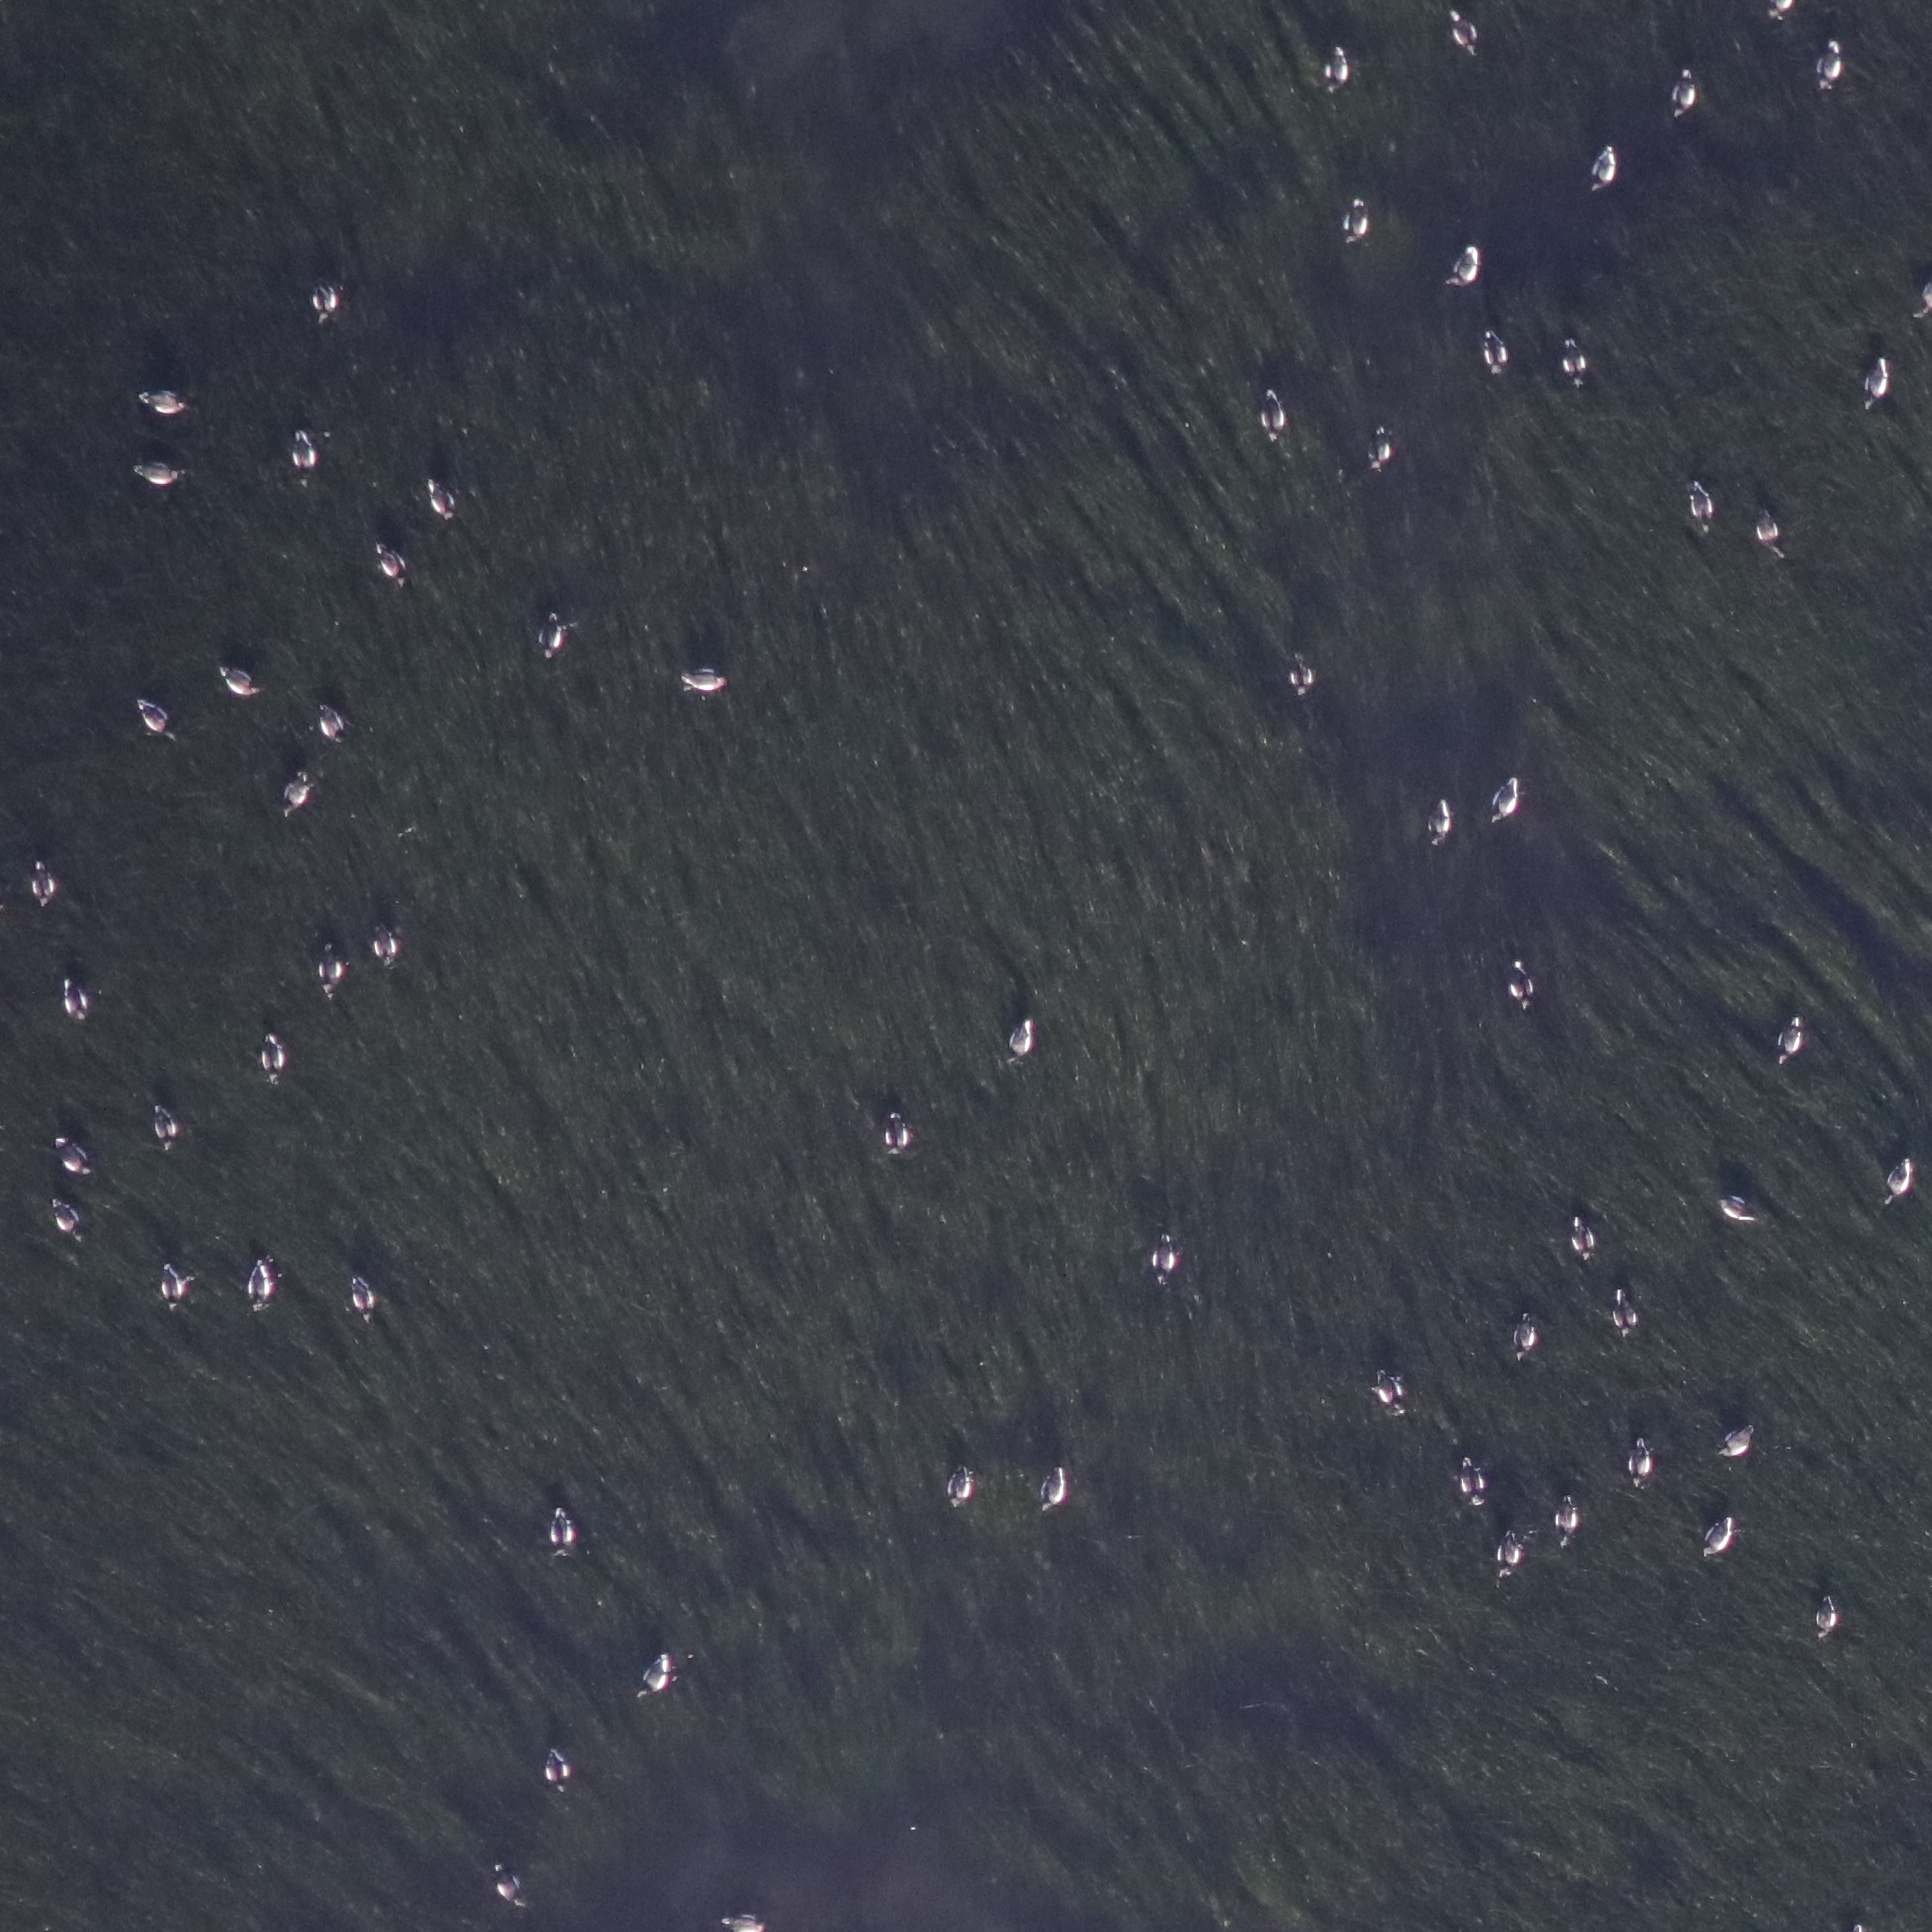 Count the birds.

65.